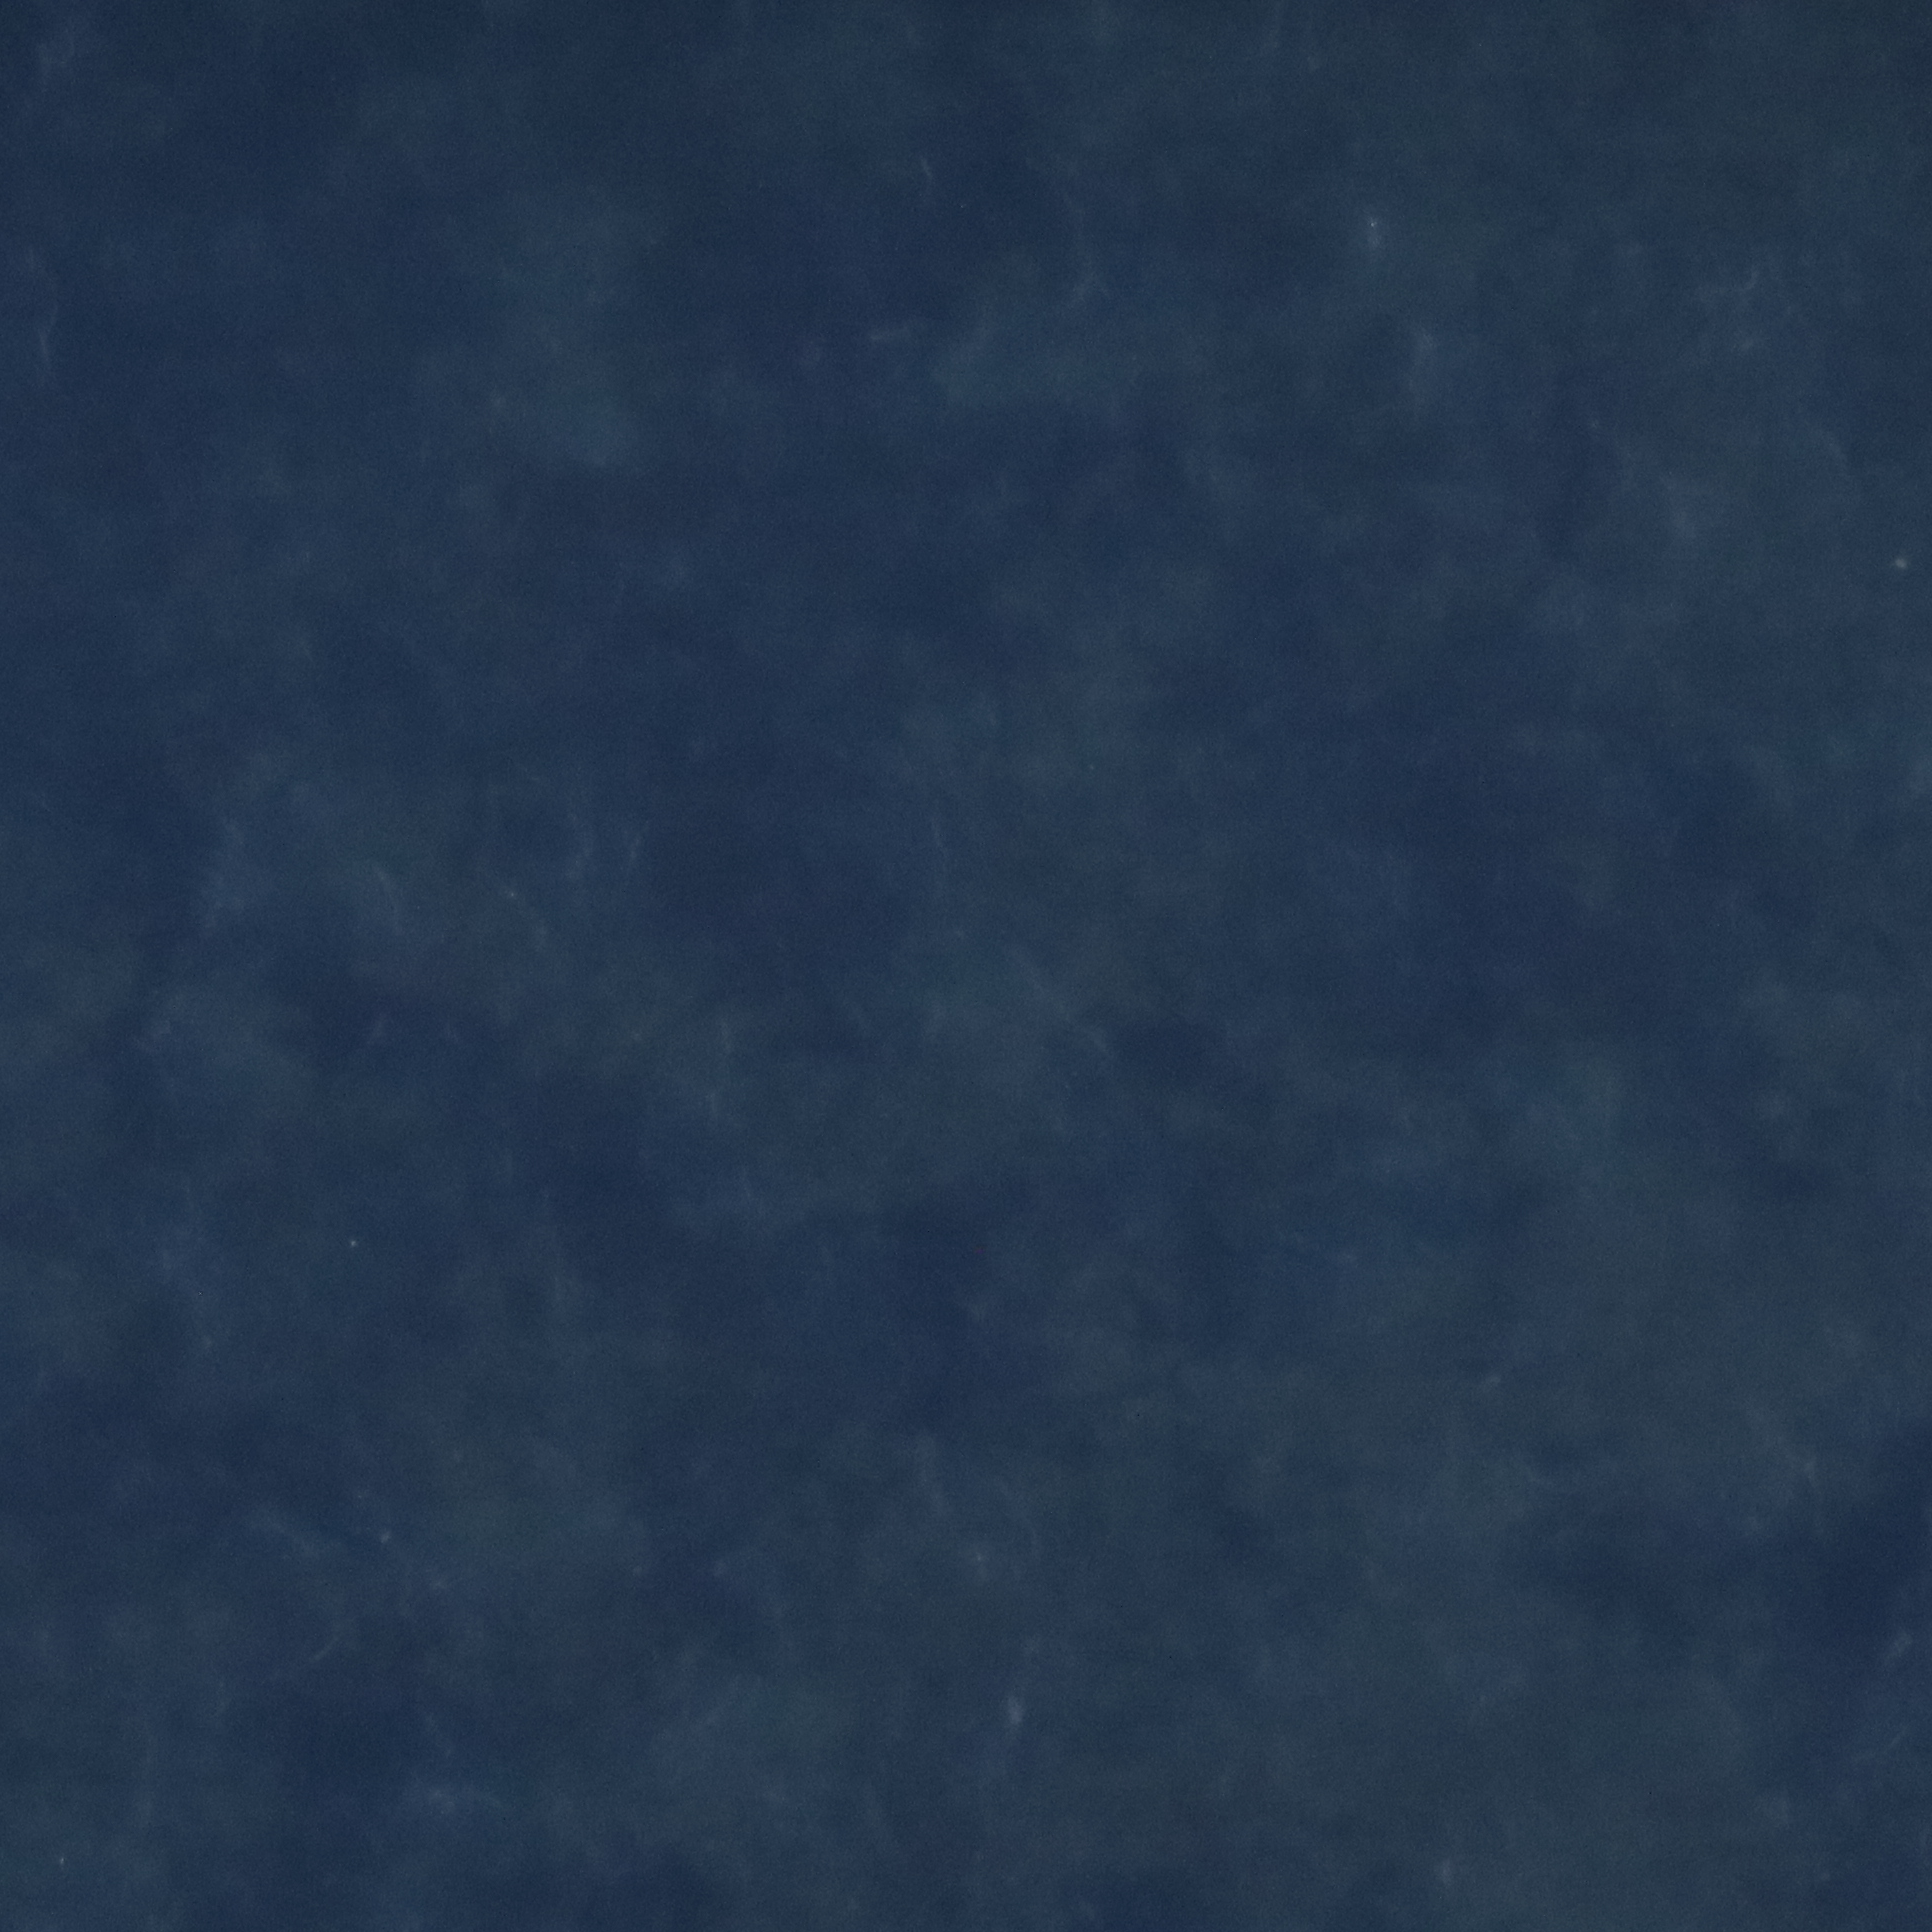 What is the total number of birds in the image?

0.